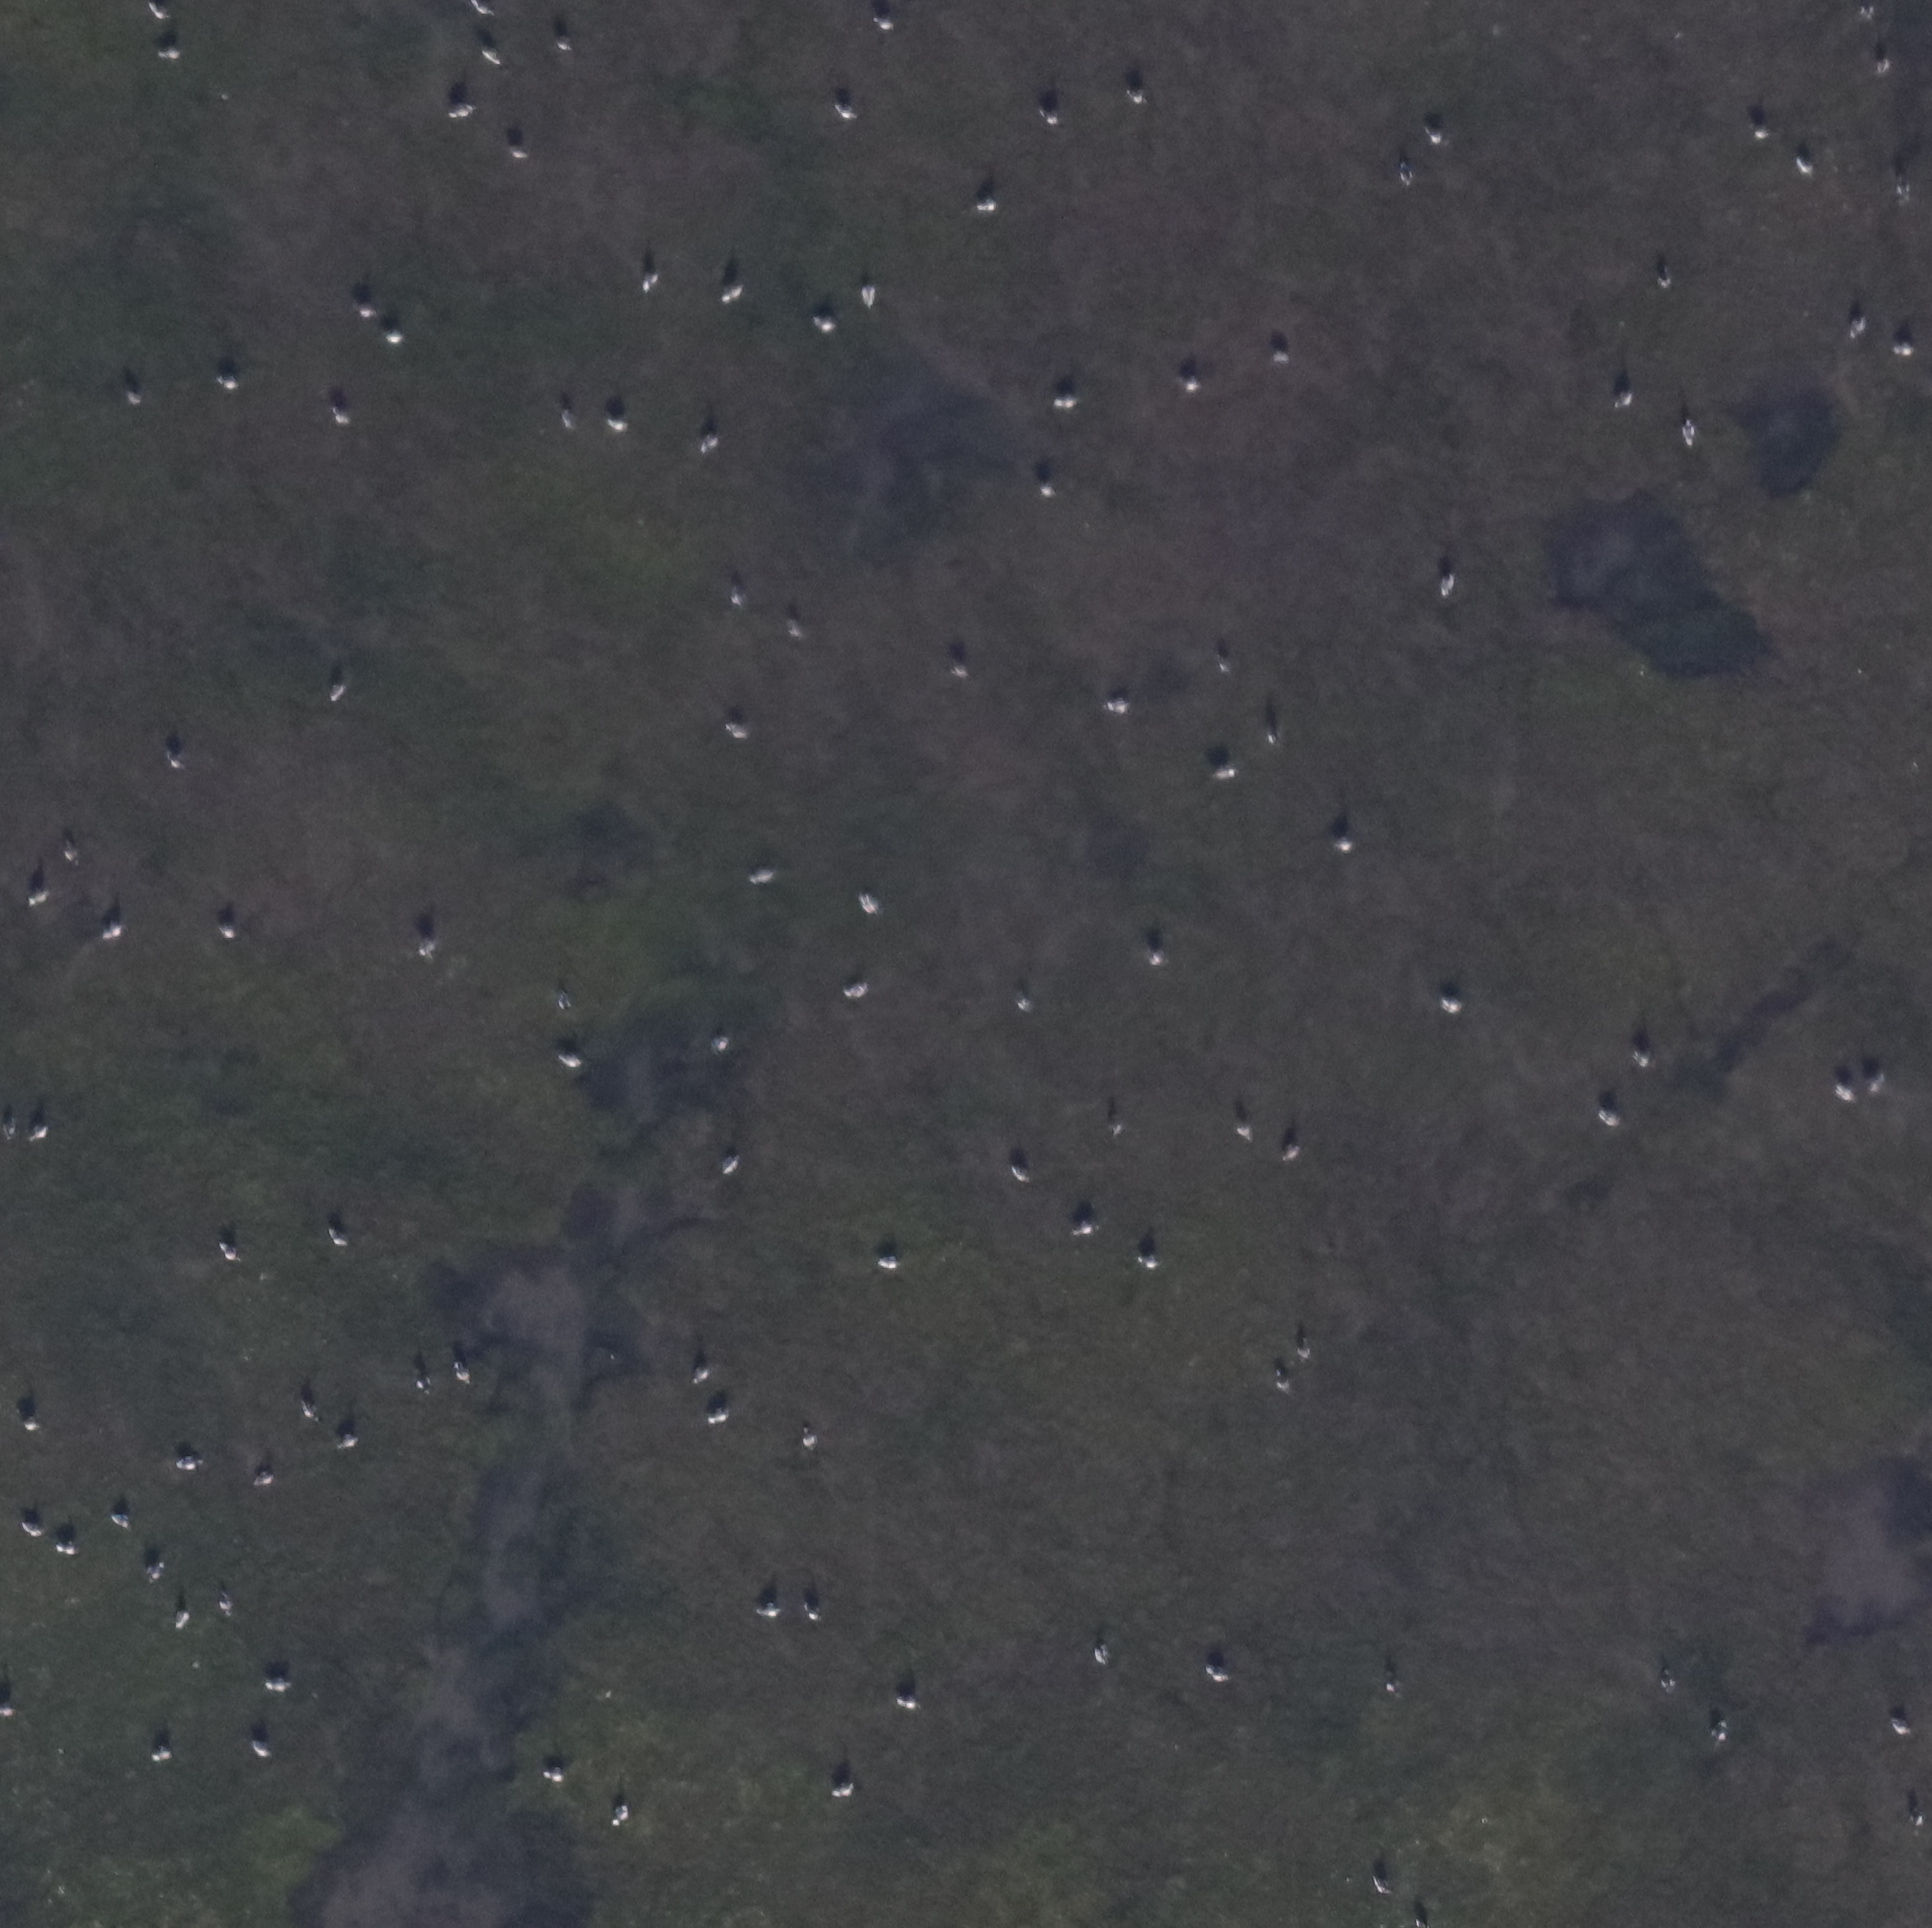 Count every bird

116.